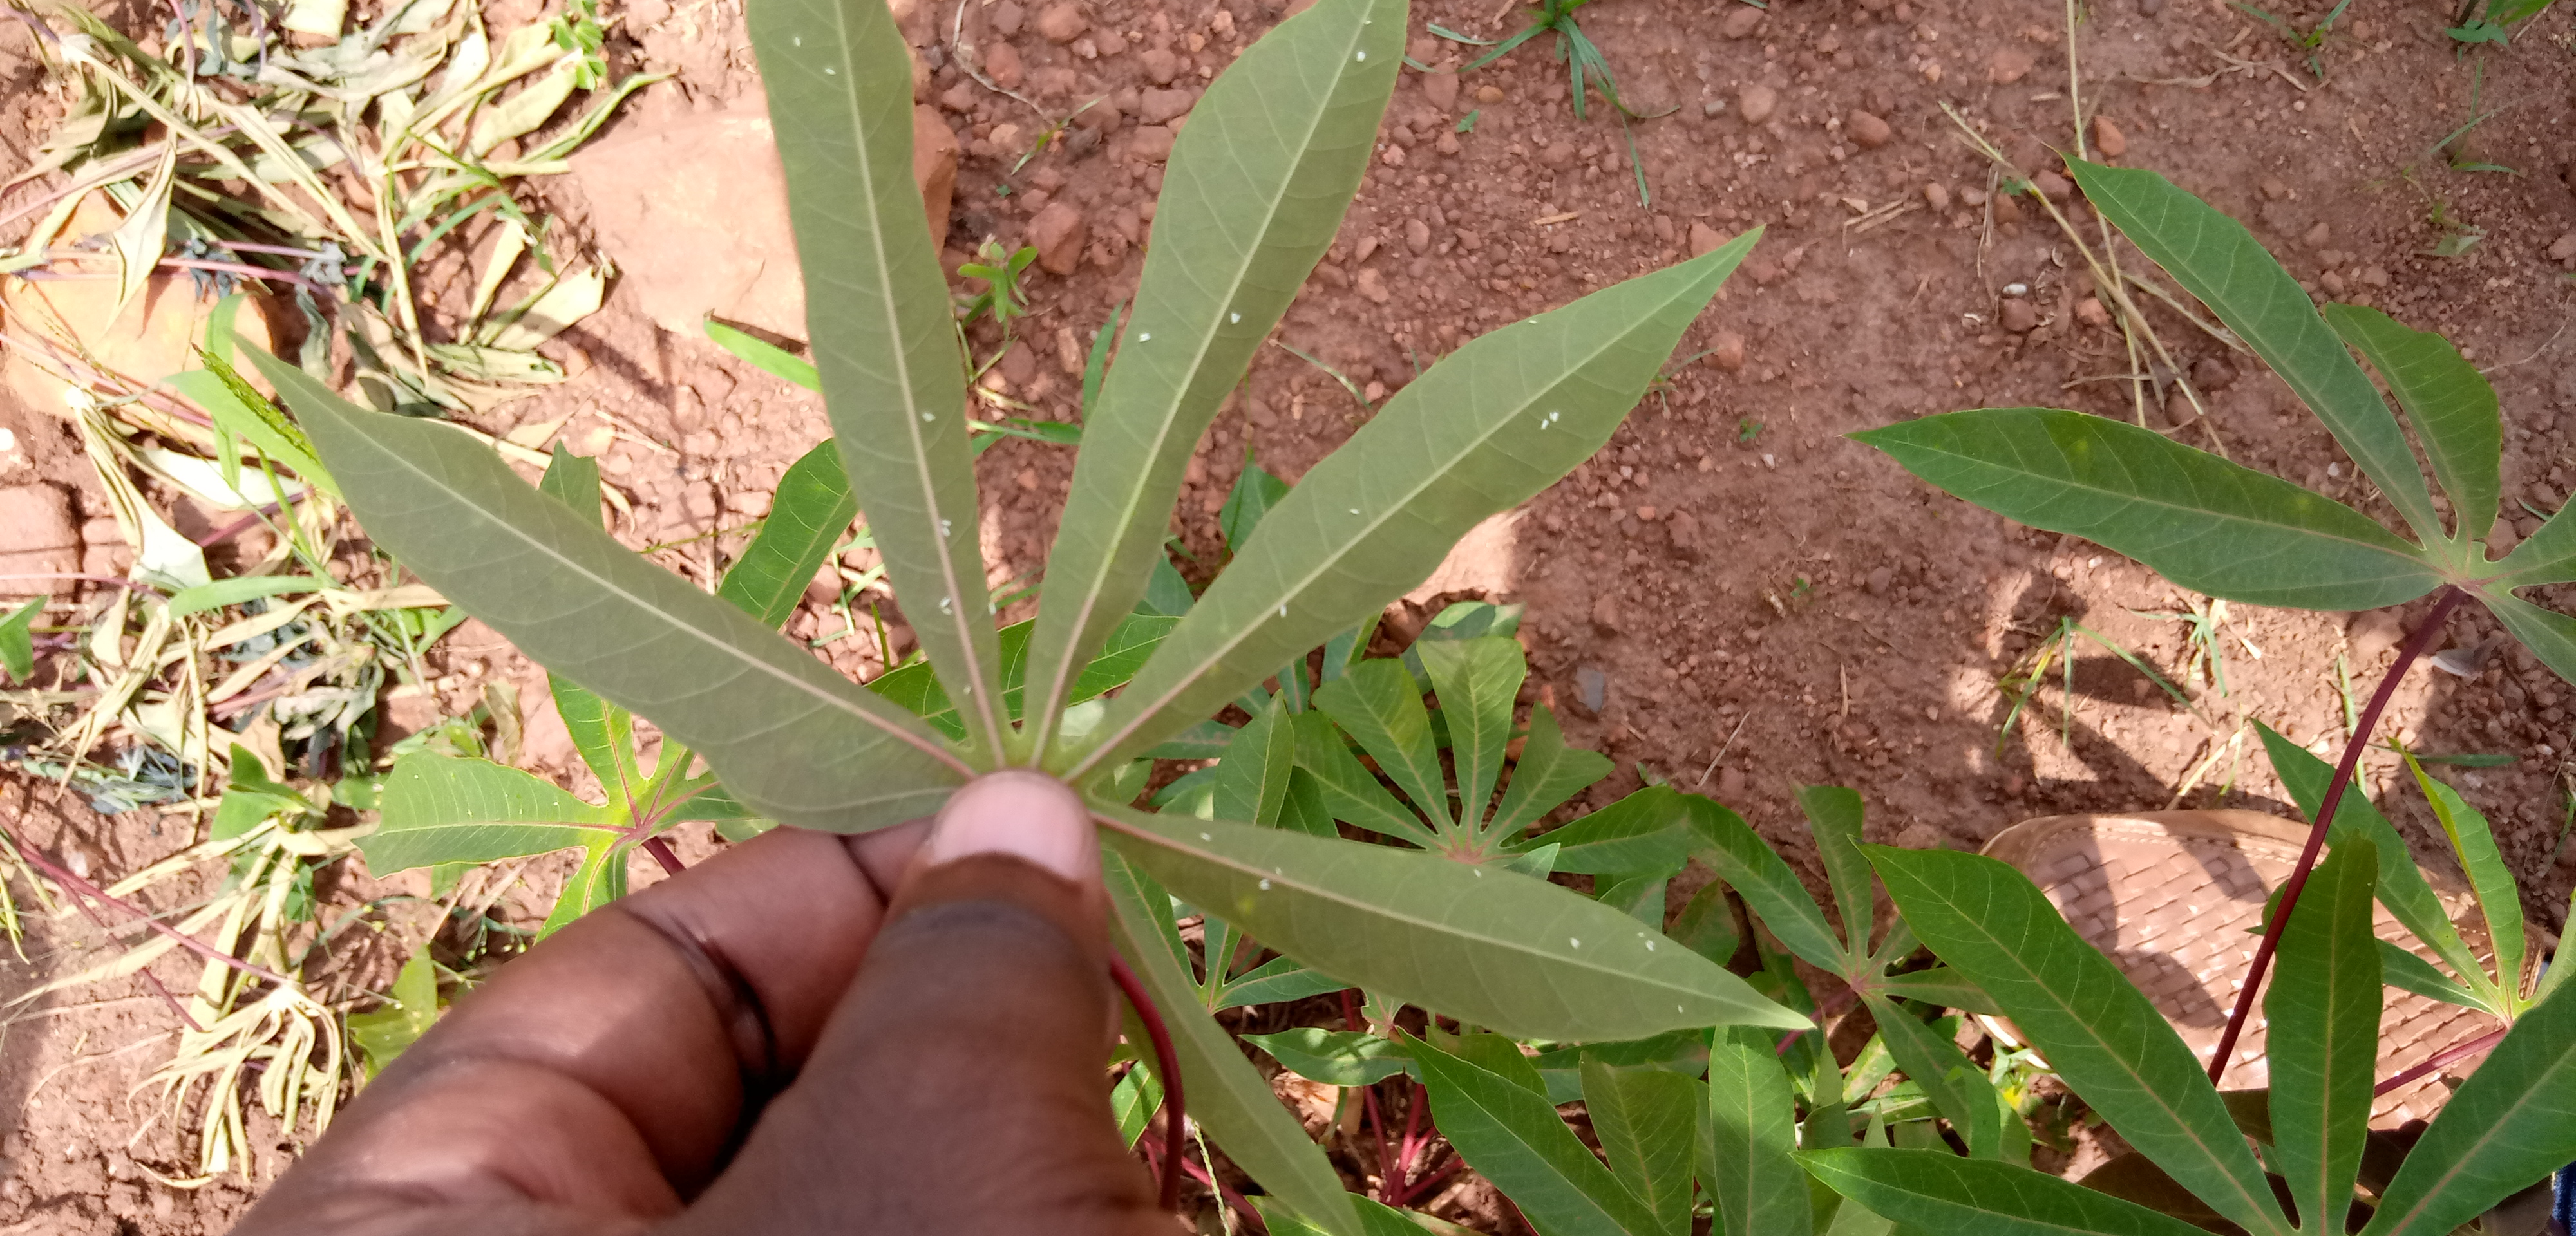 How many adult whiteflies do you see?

2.